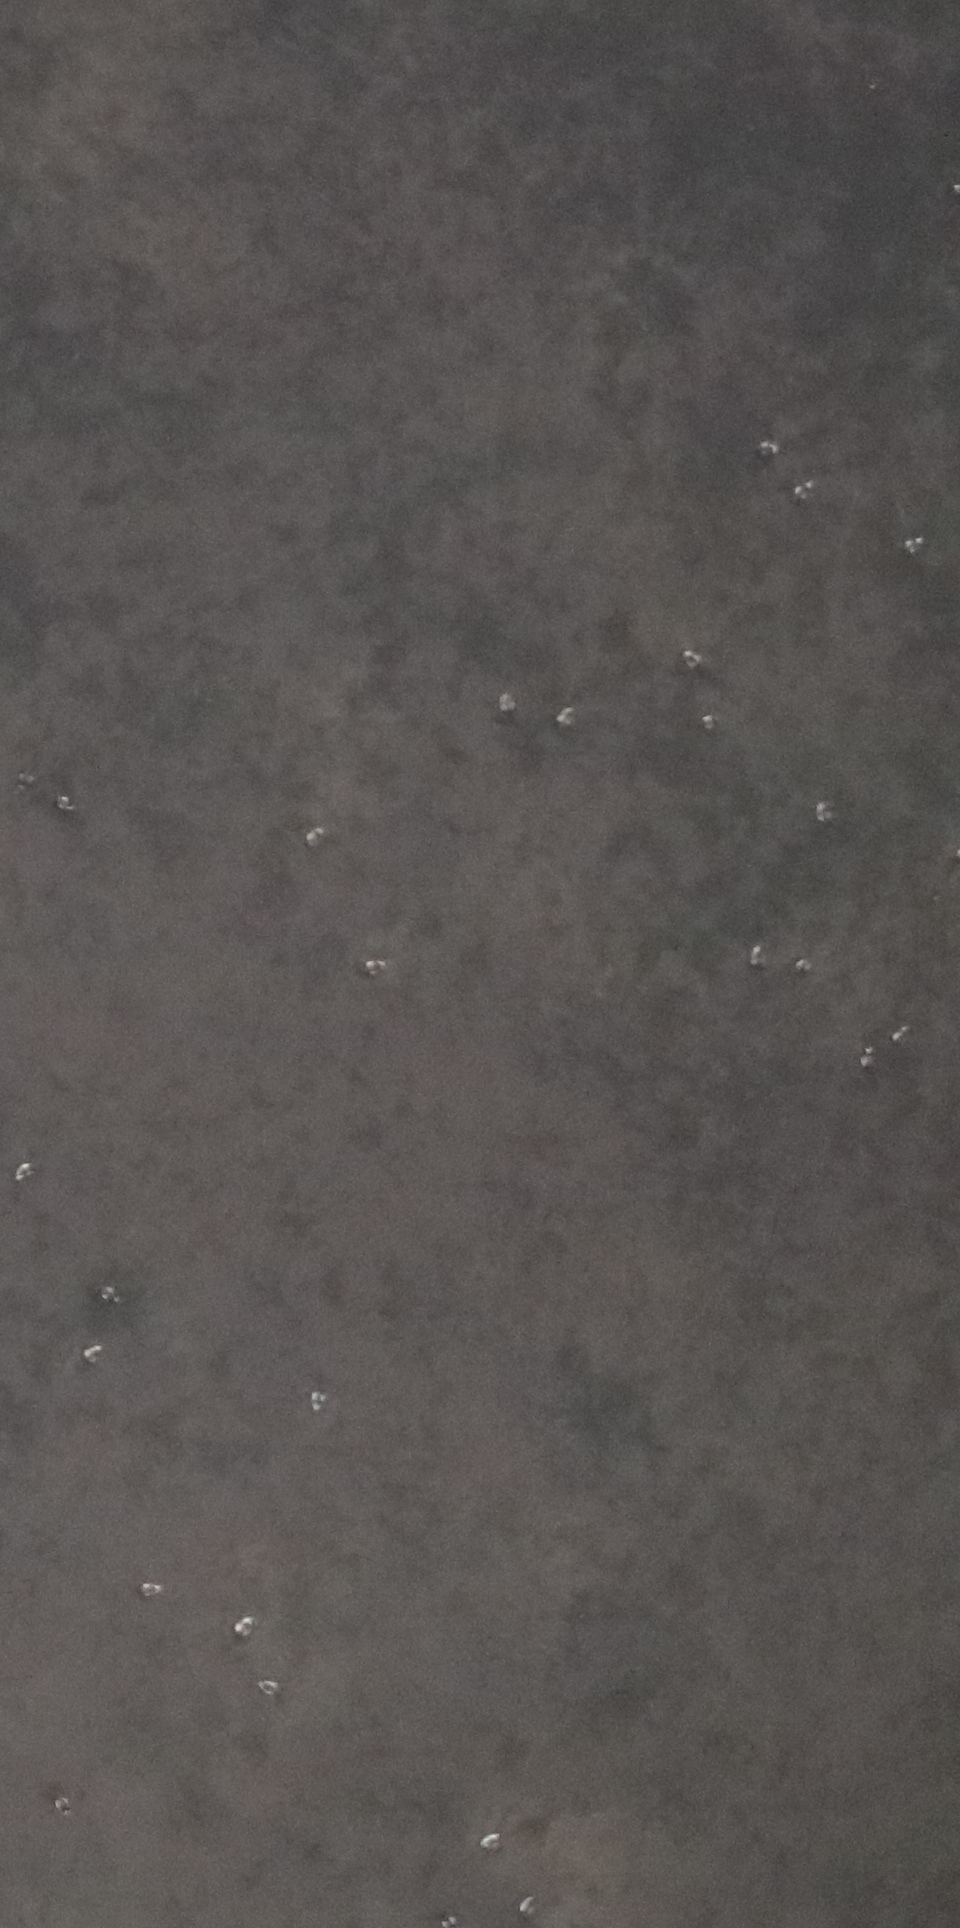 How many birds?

27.